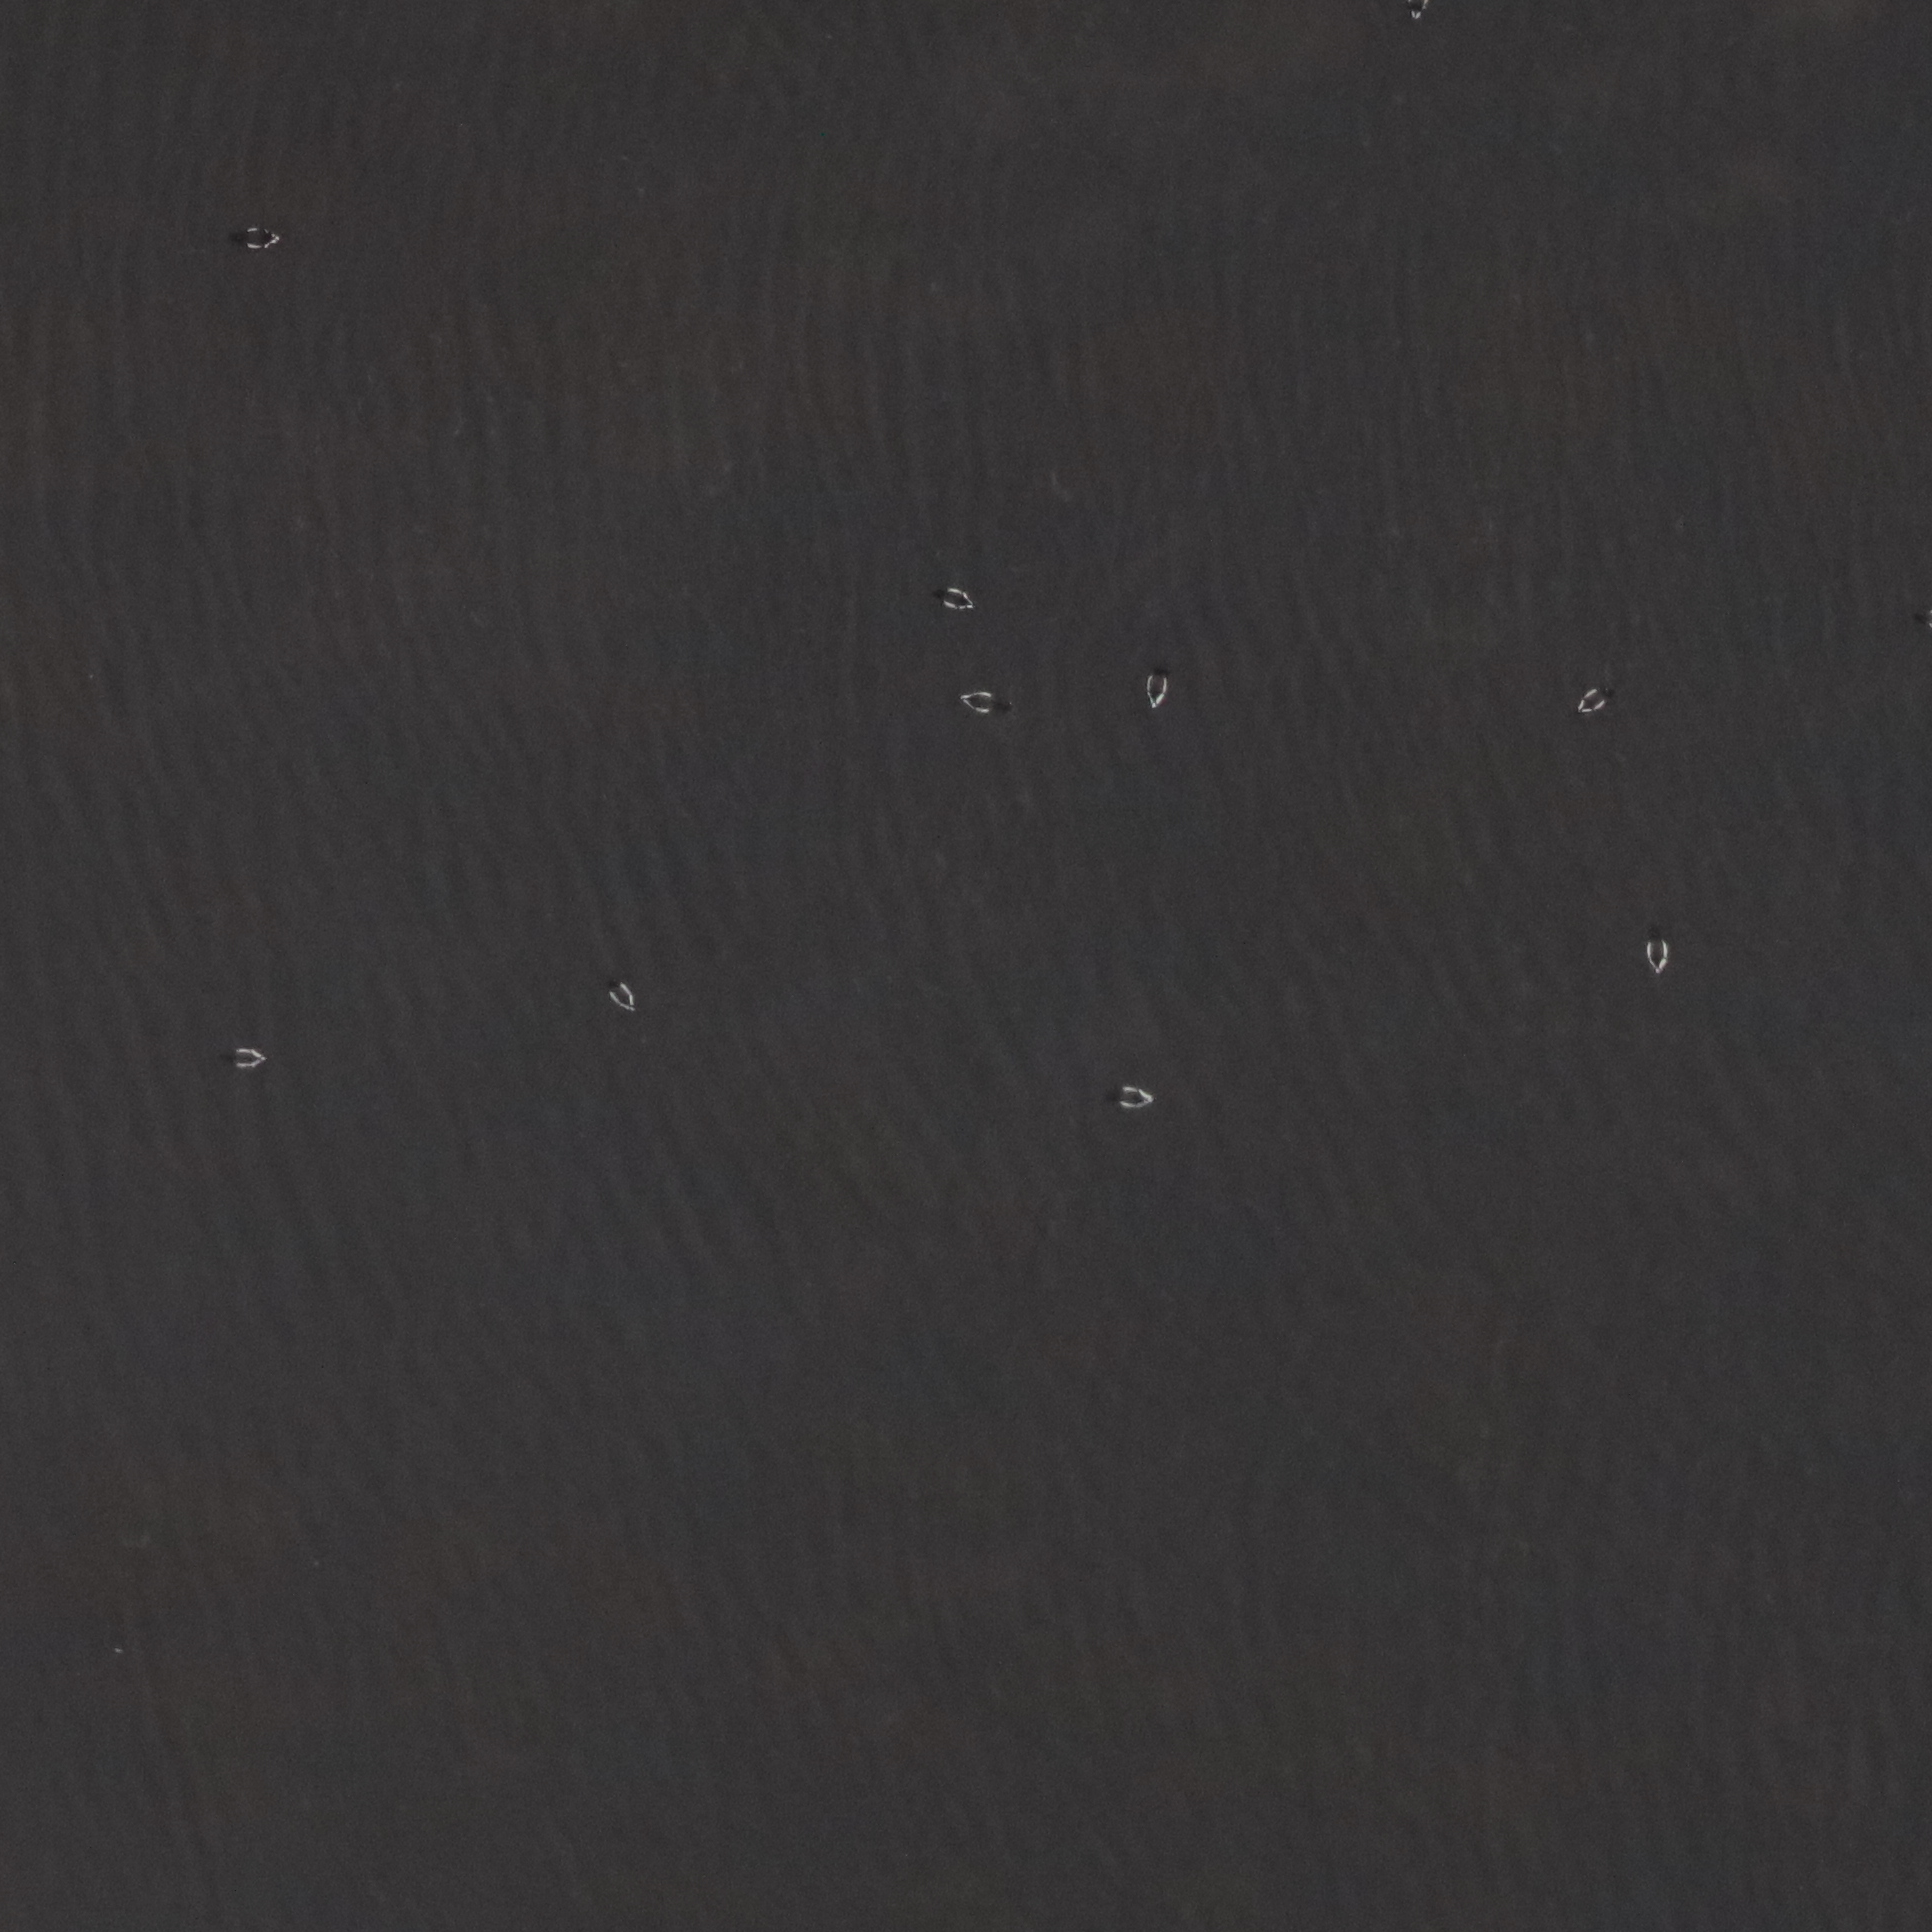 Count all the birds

10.